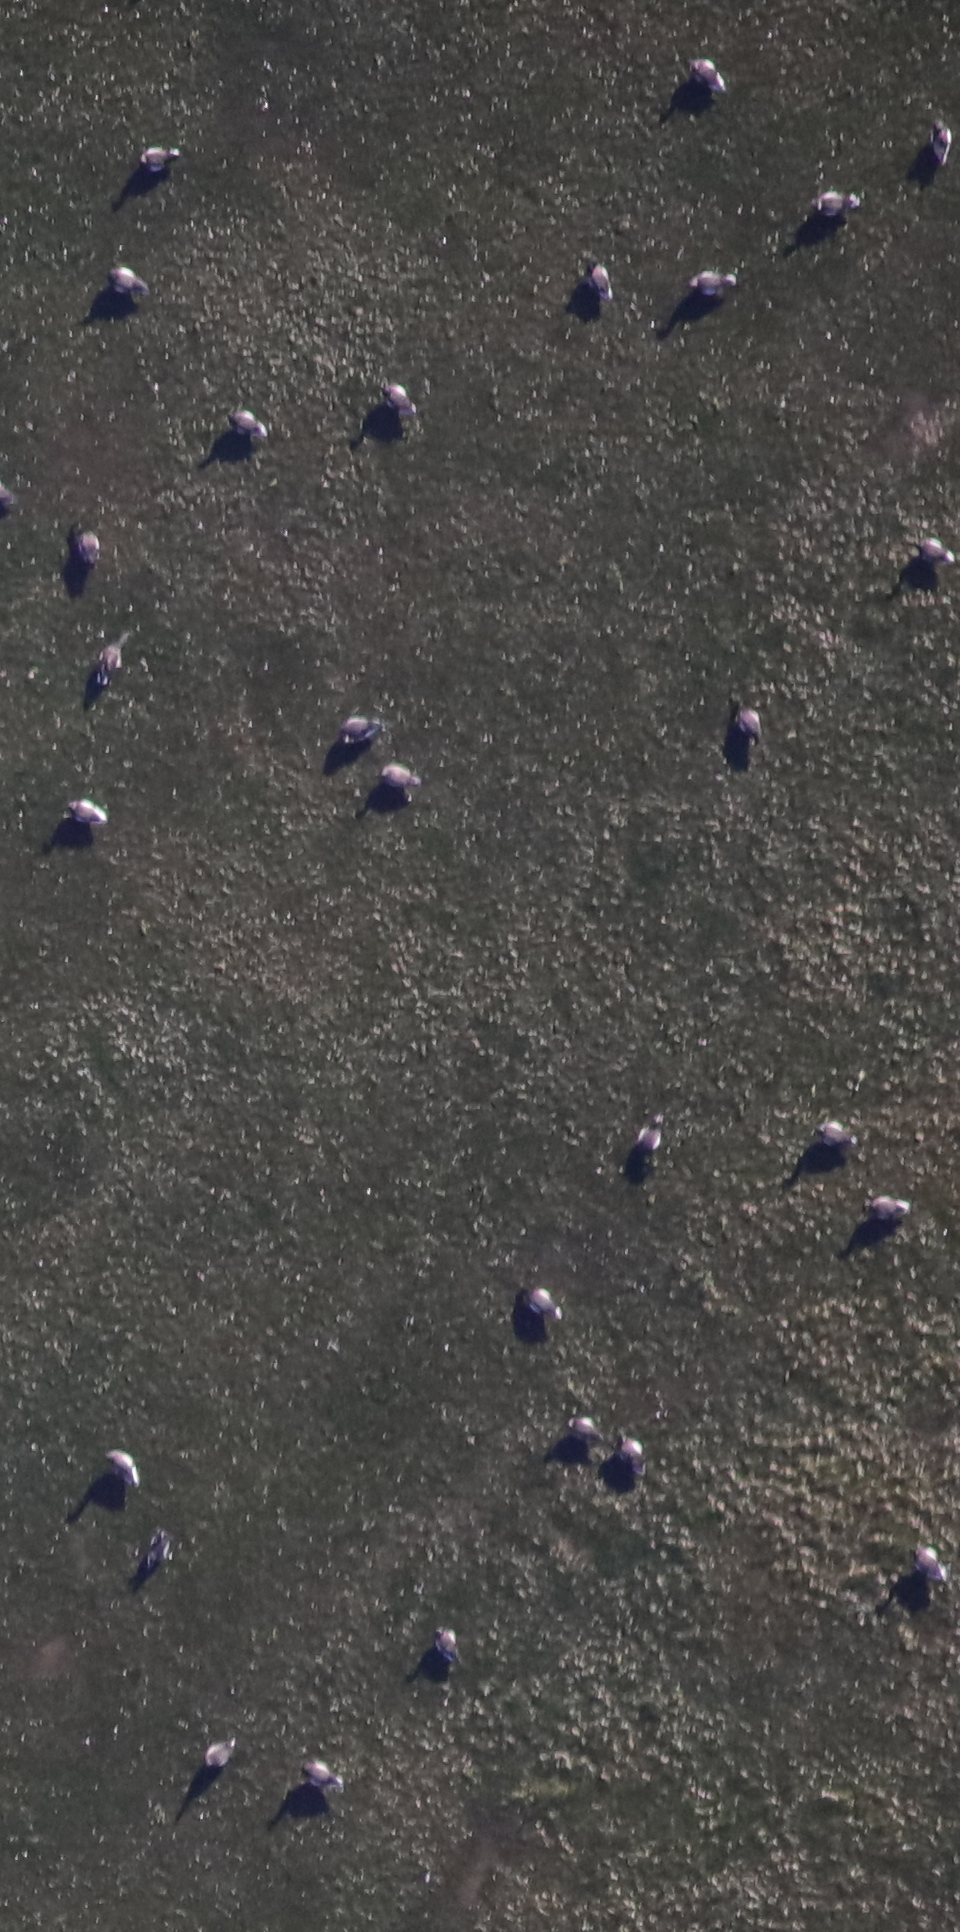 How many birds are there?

28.